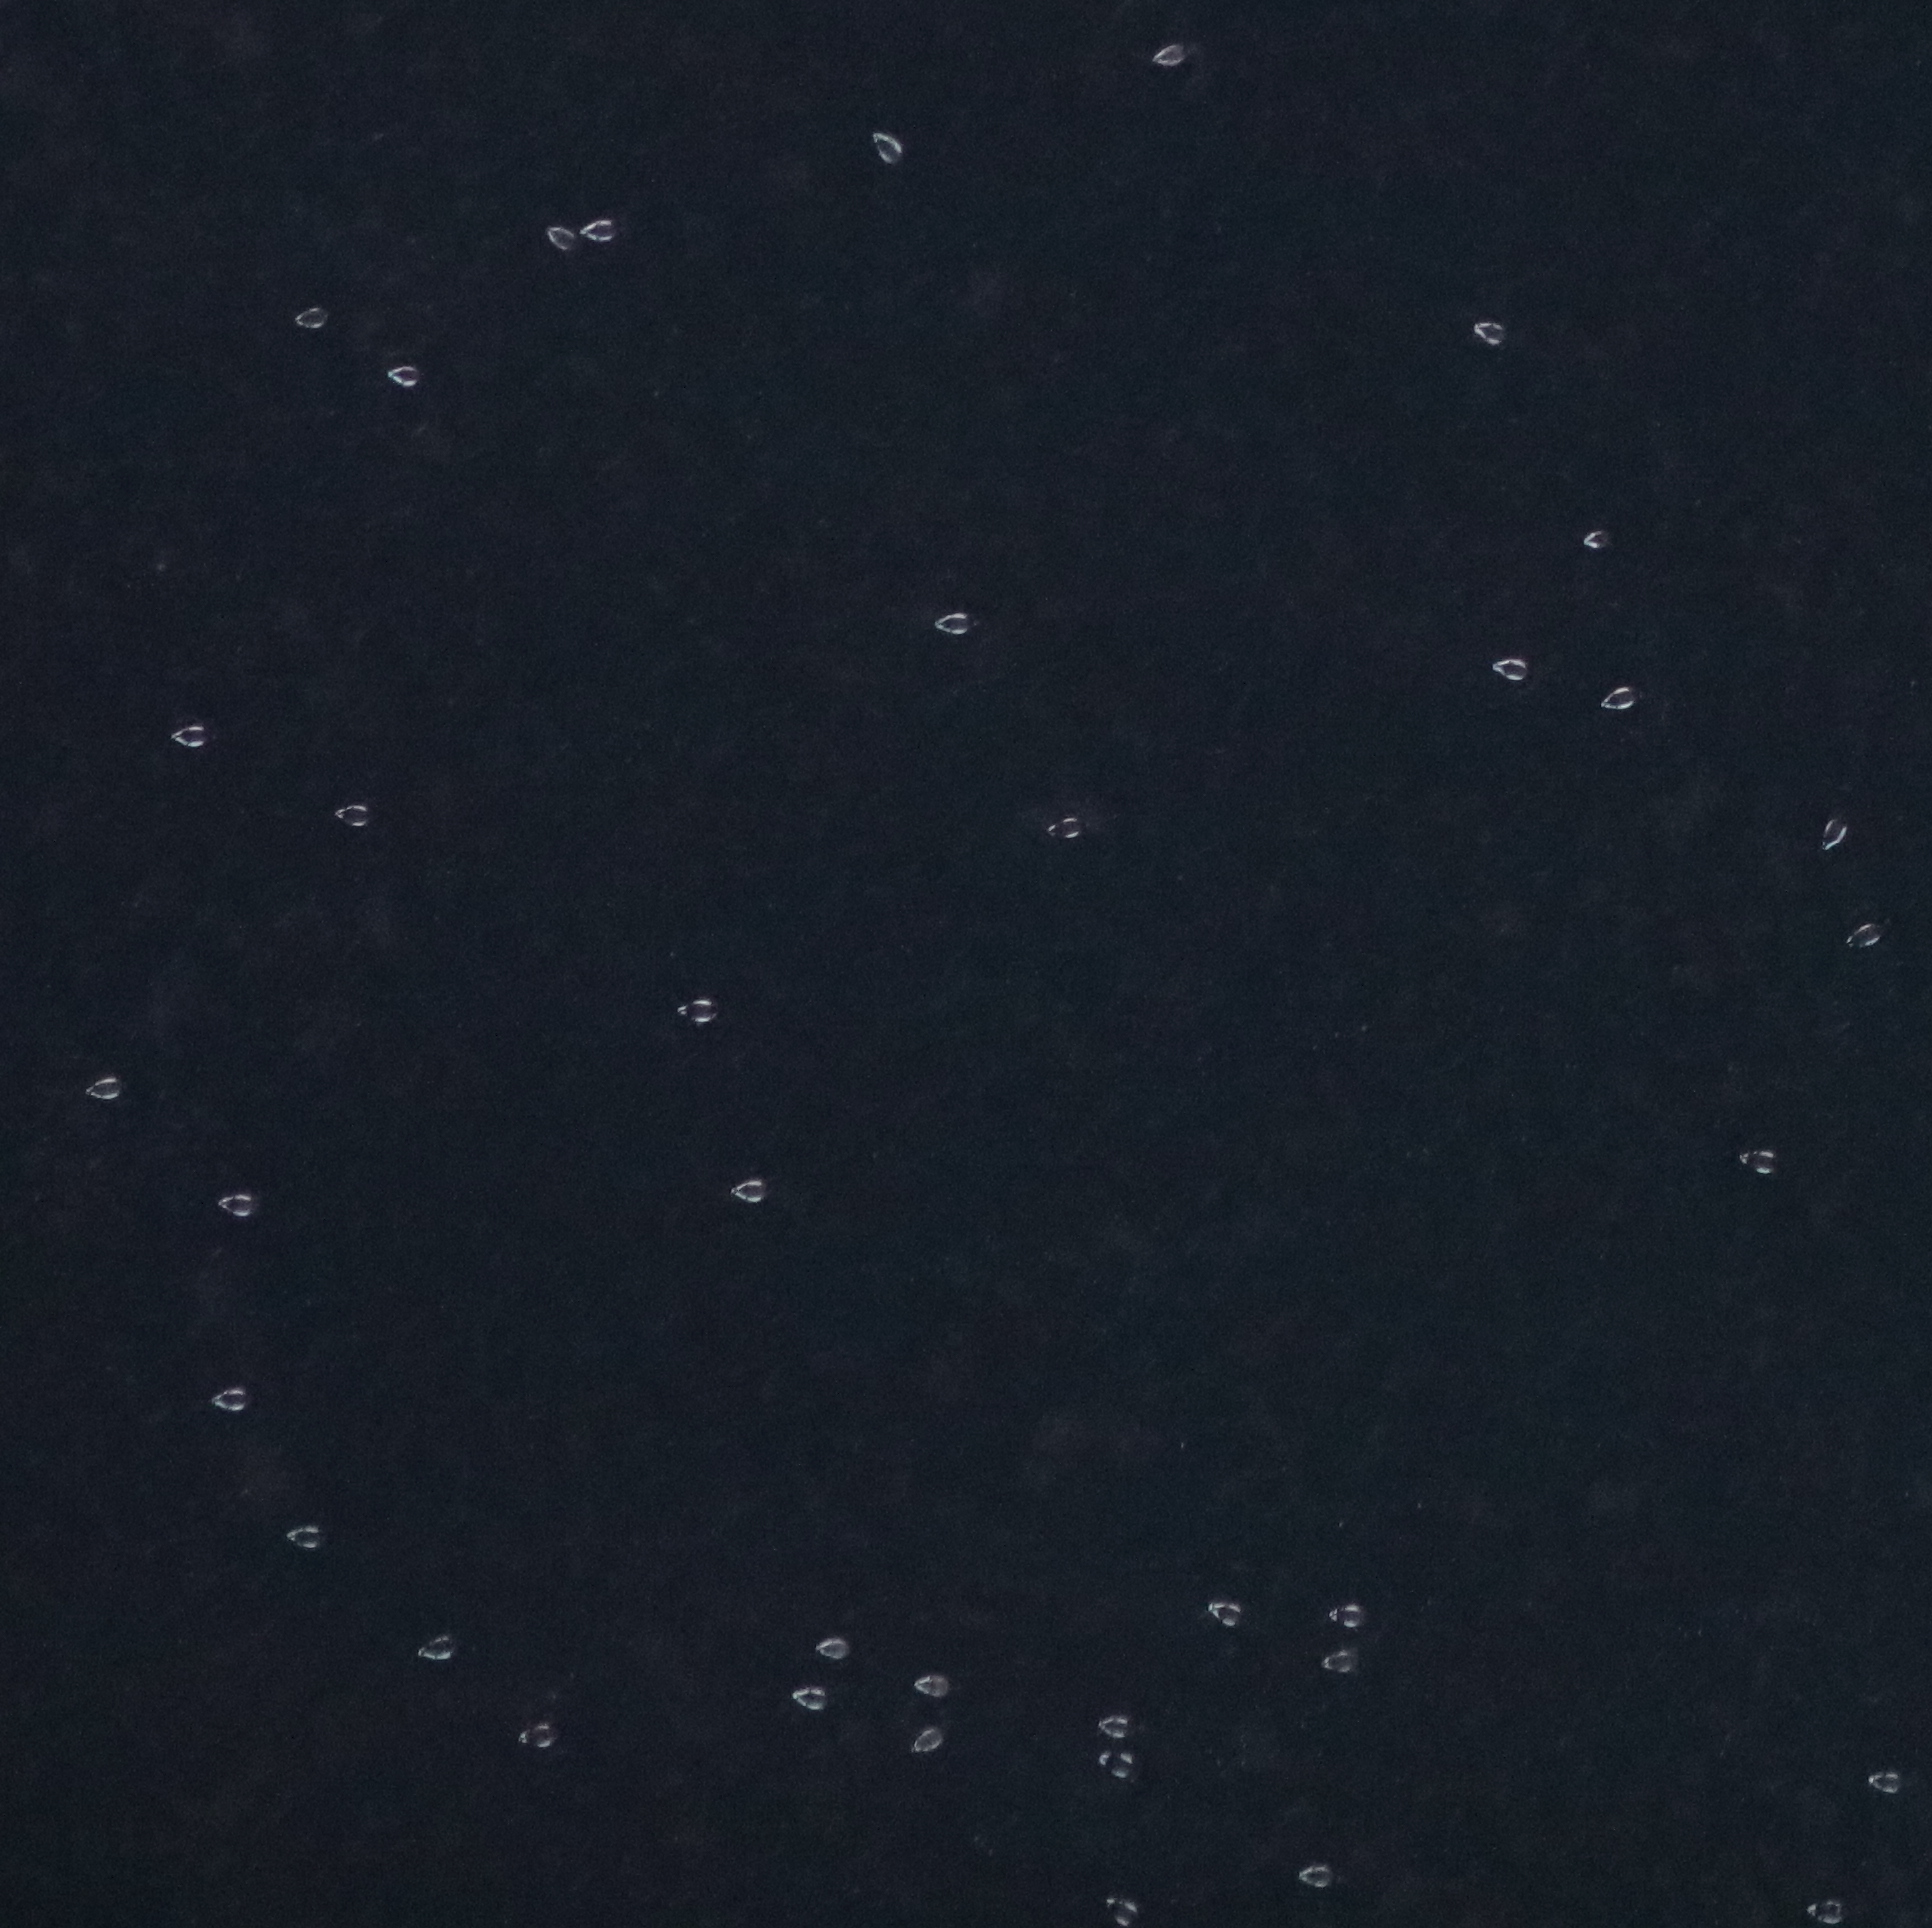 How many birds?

38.